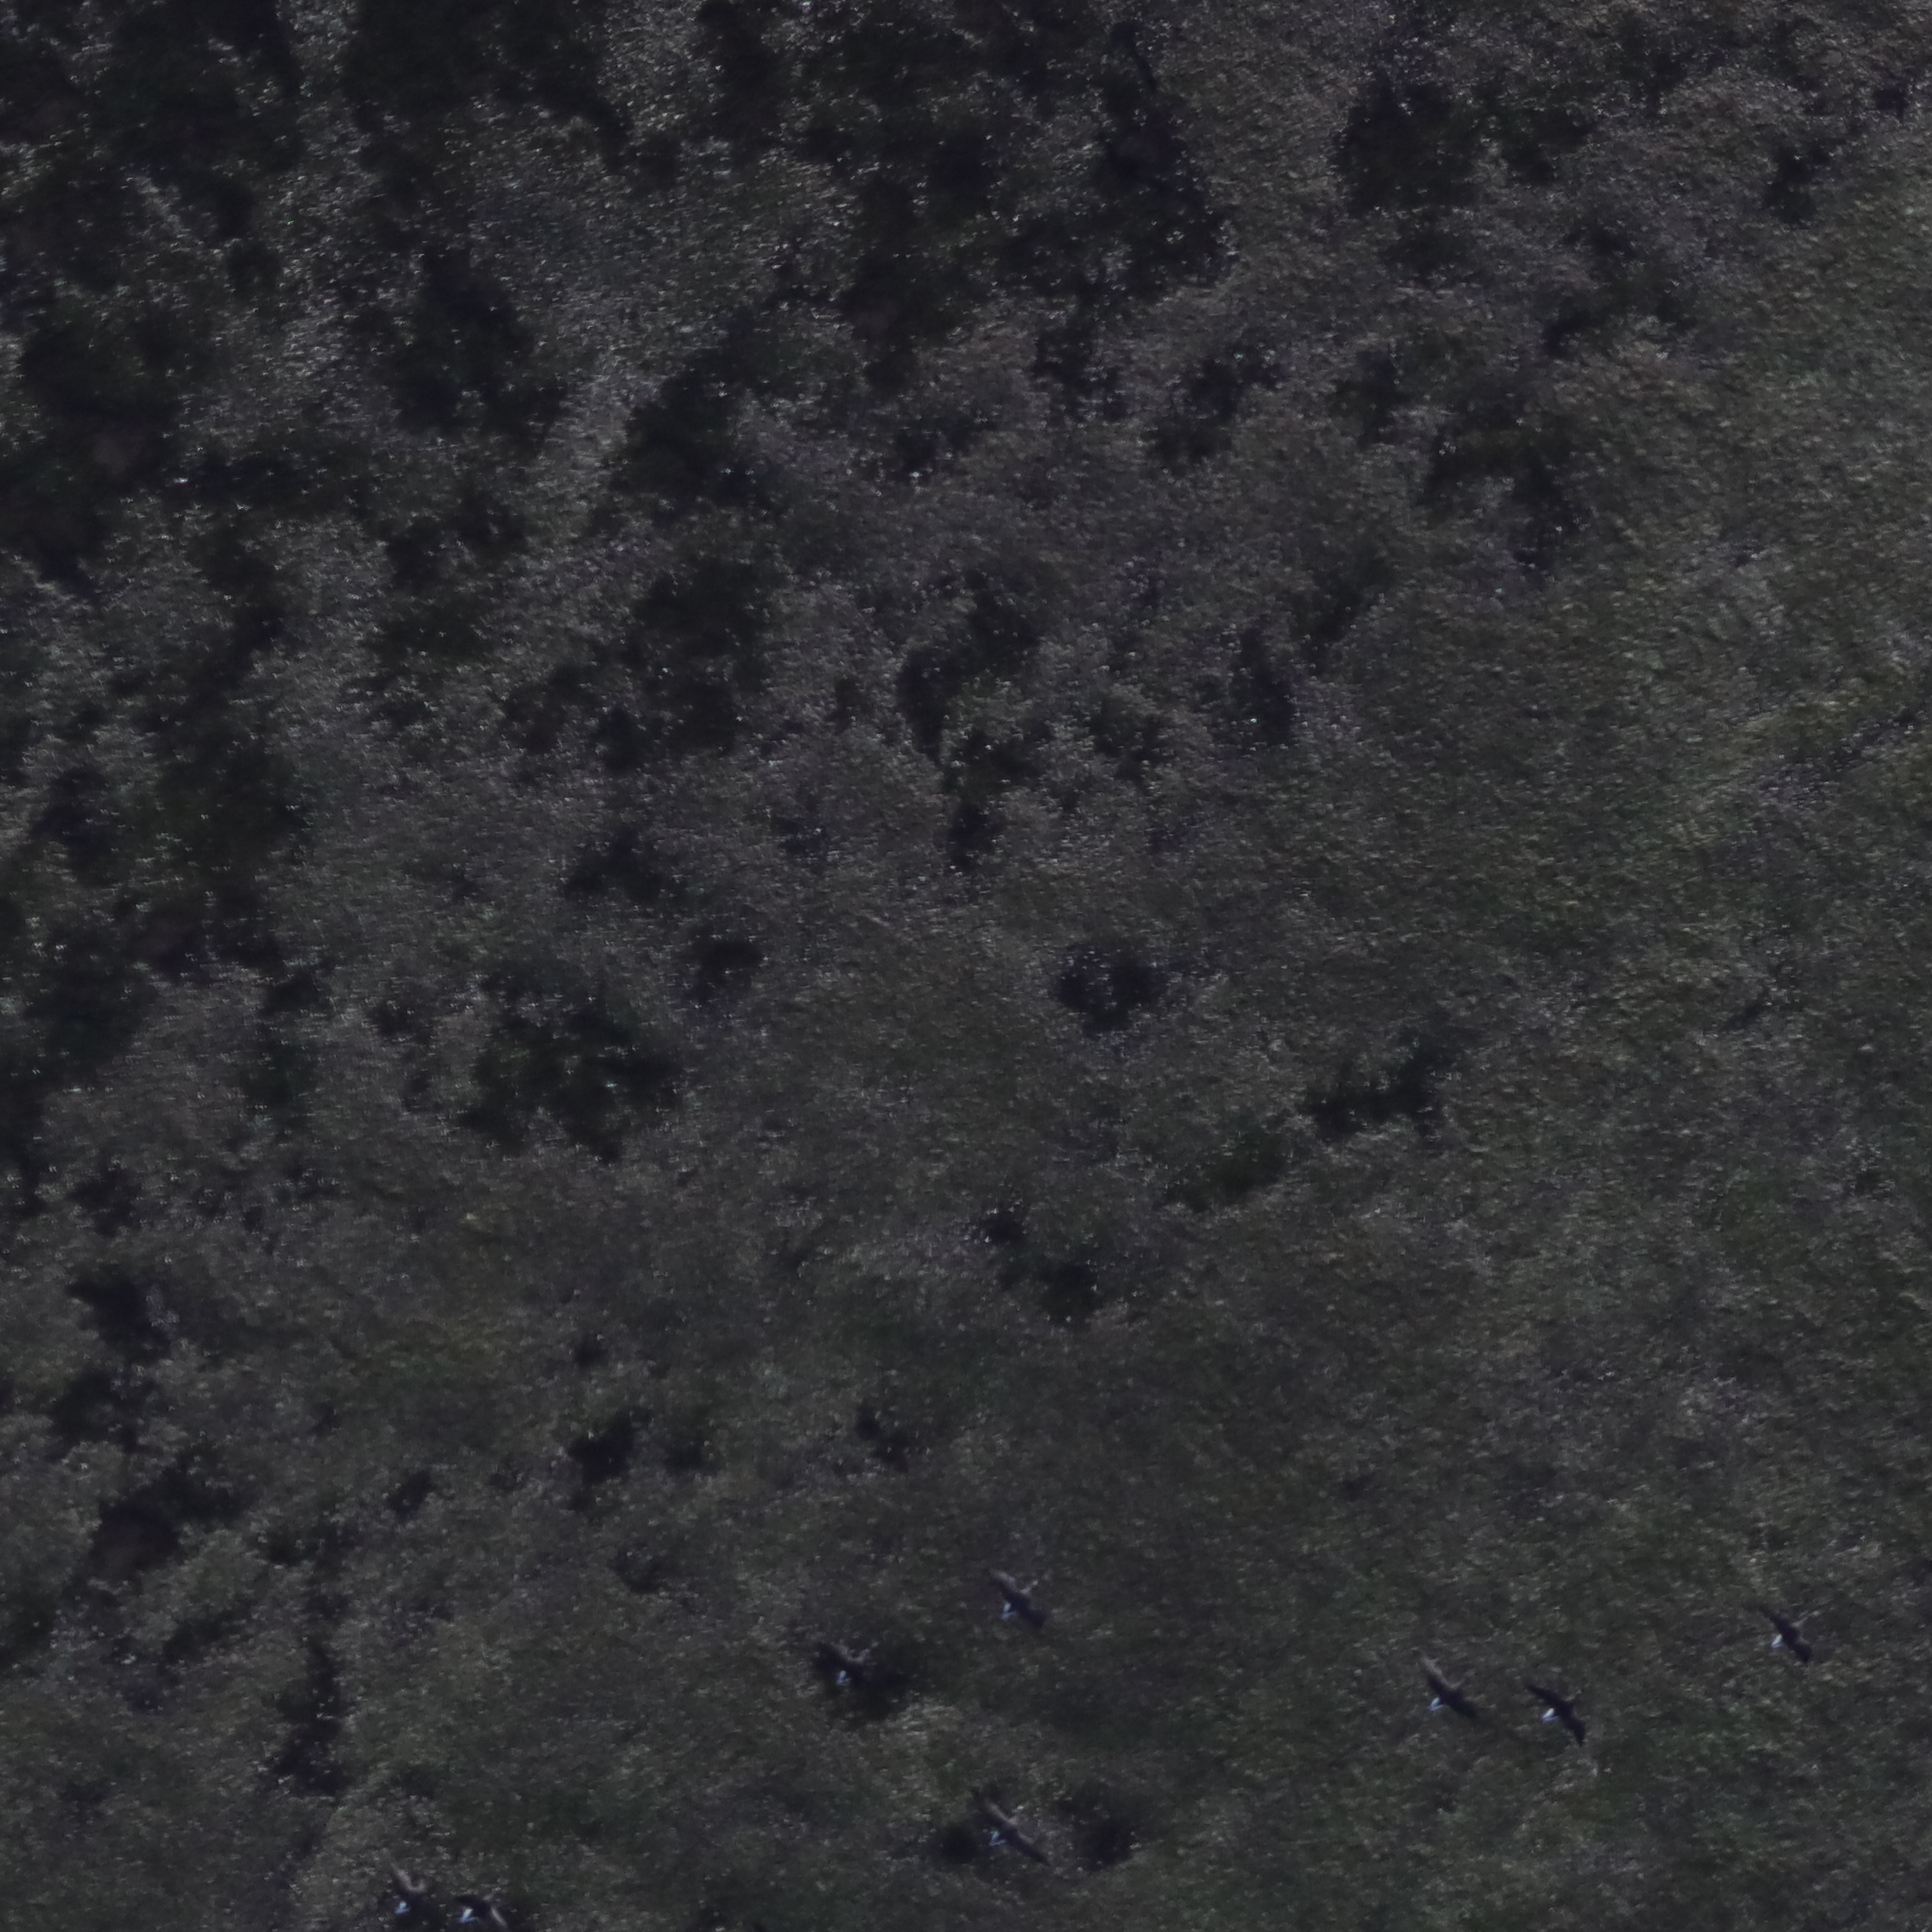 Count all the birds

8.